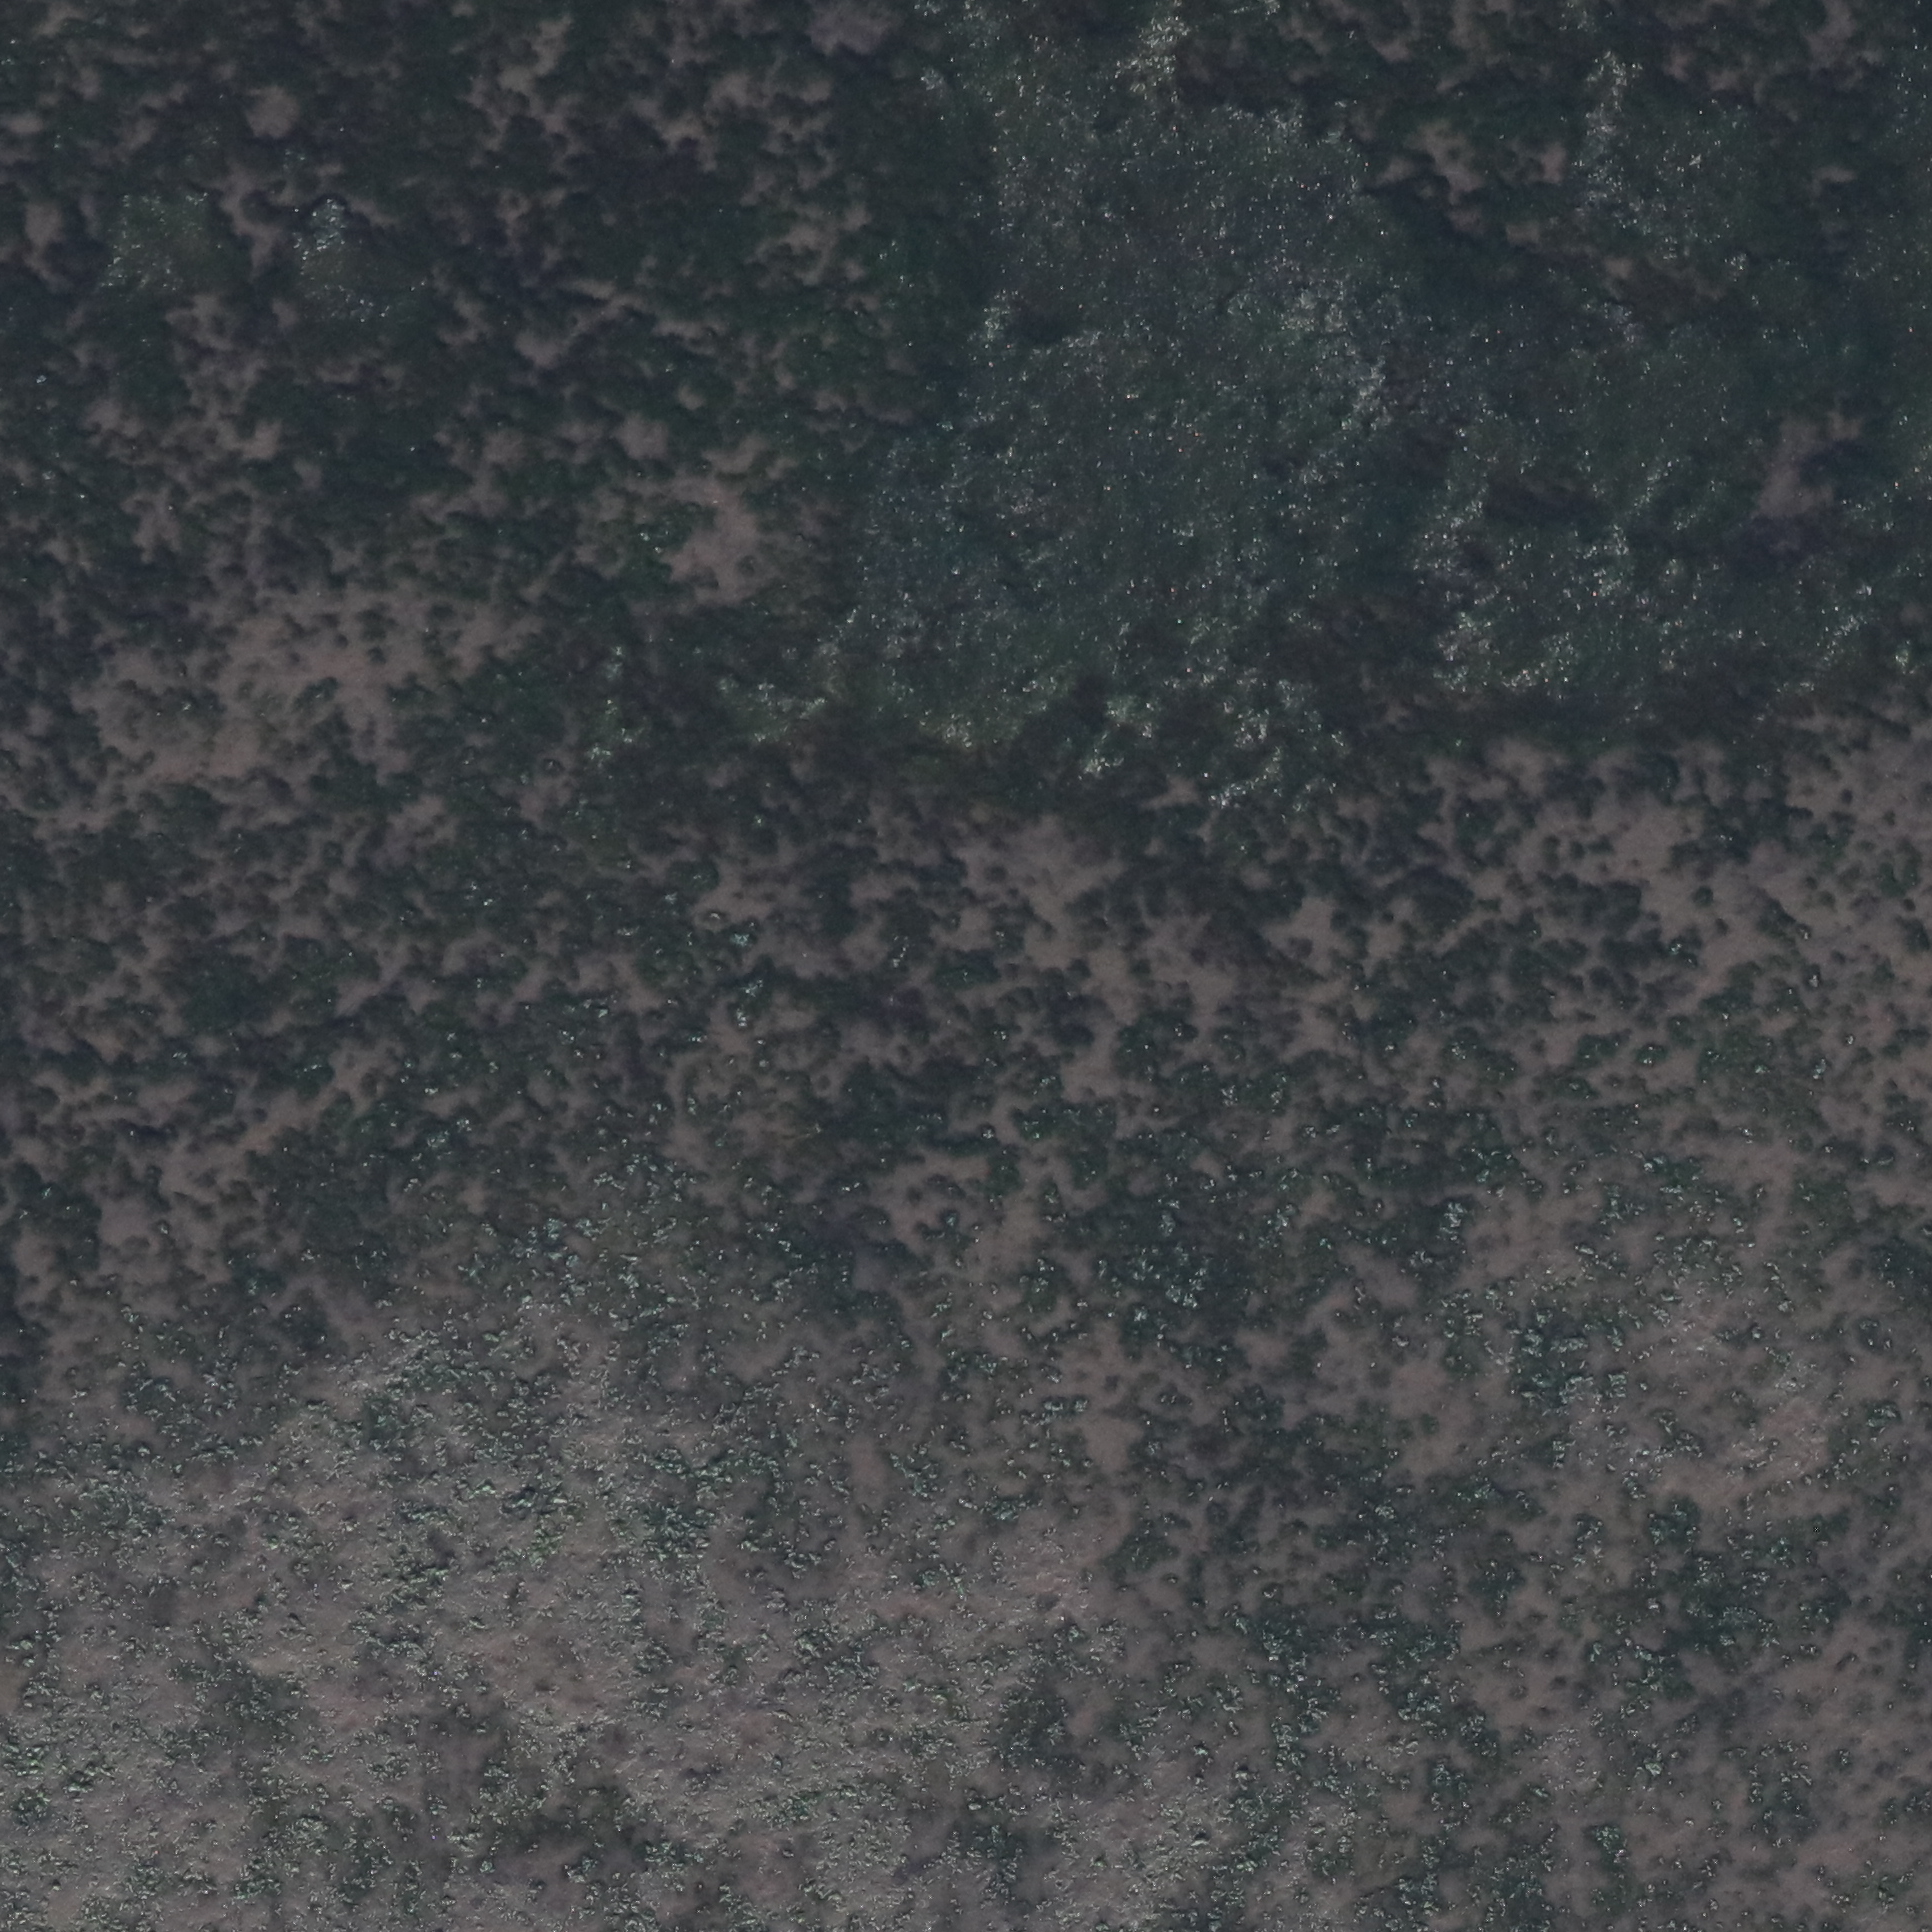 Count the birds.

0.